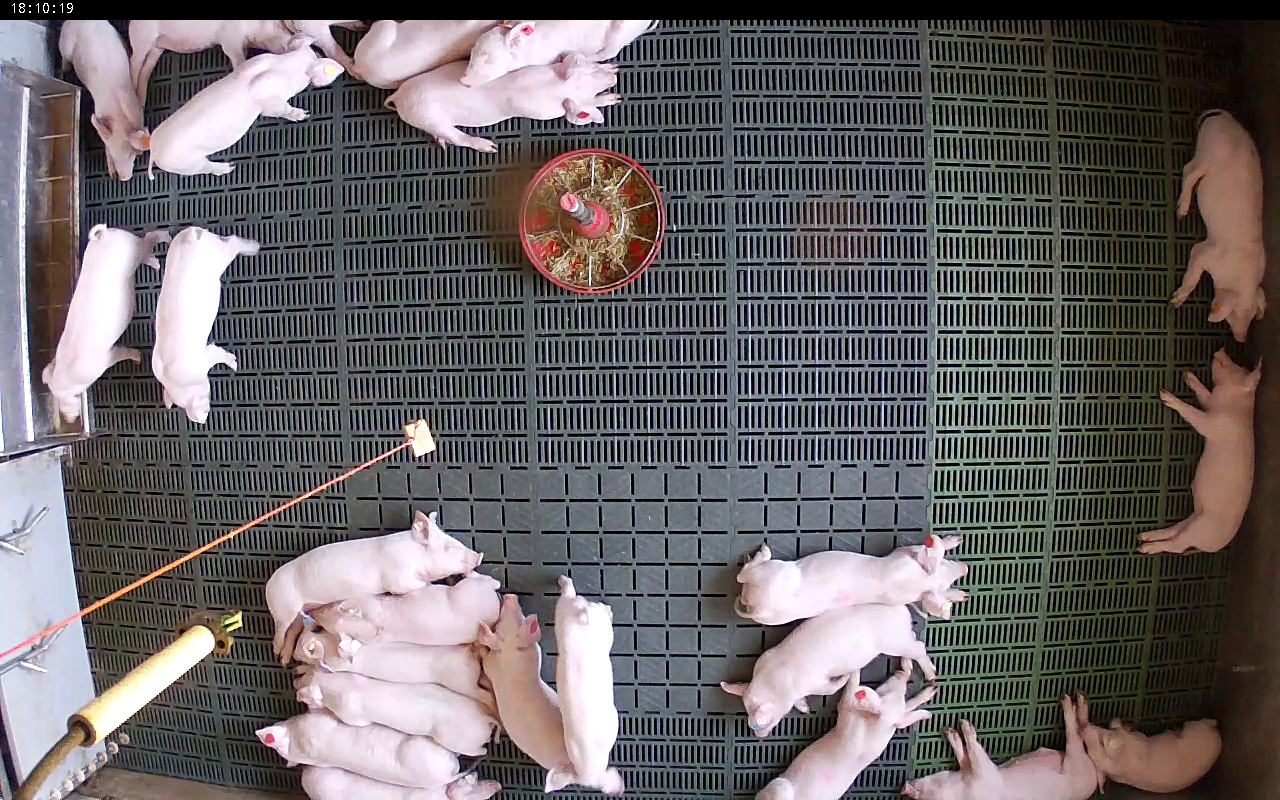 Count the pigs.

24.